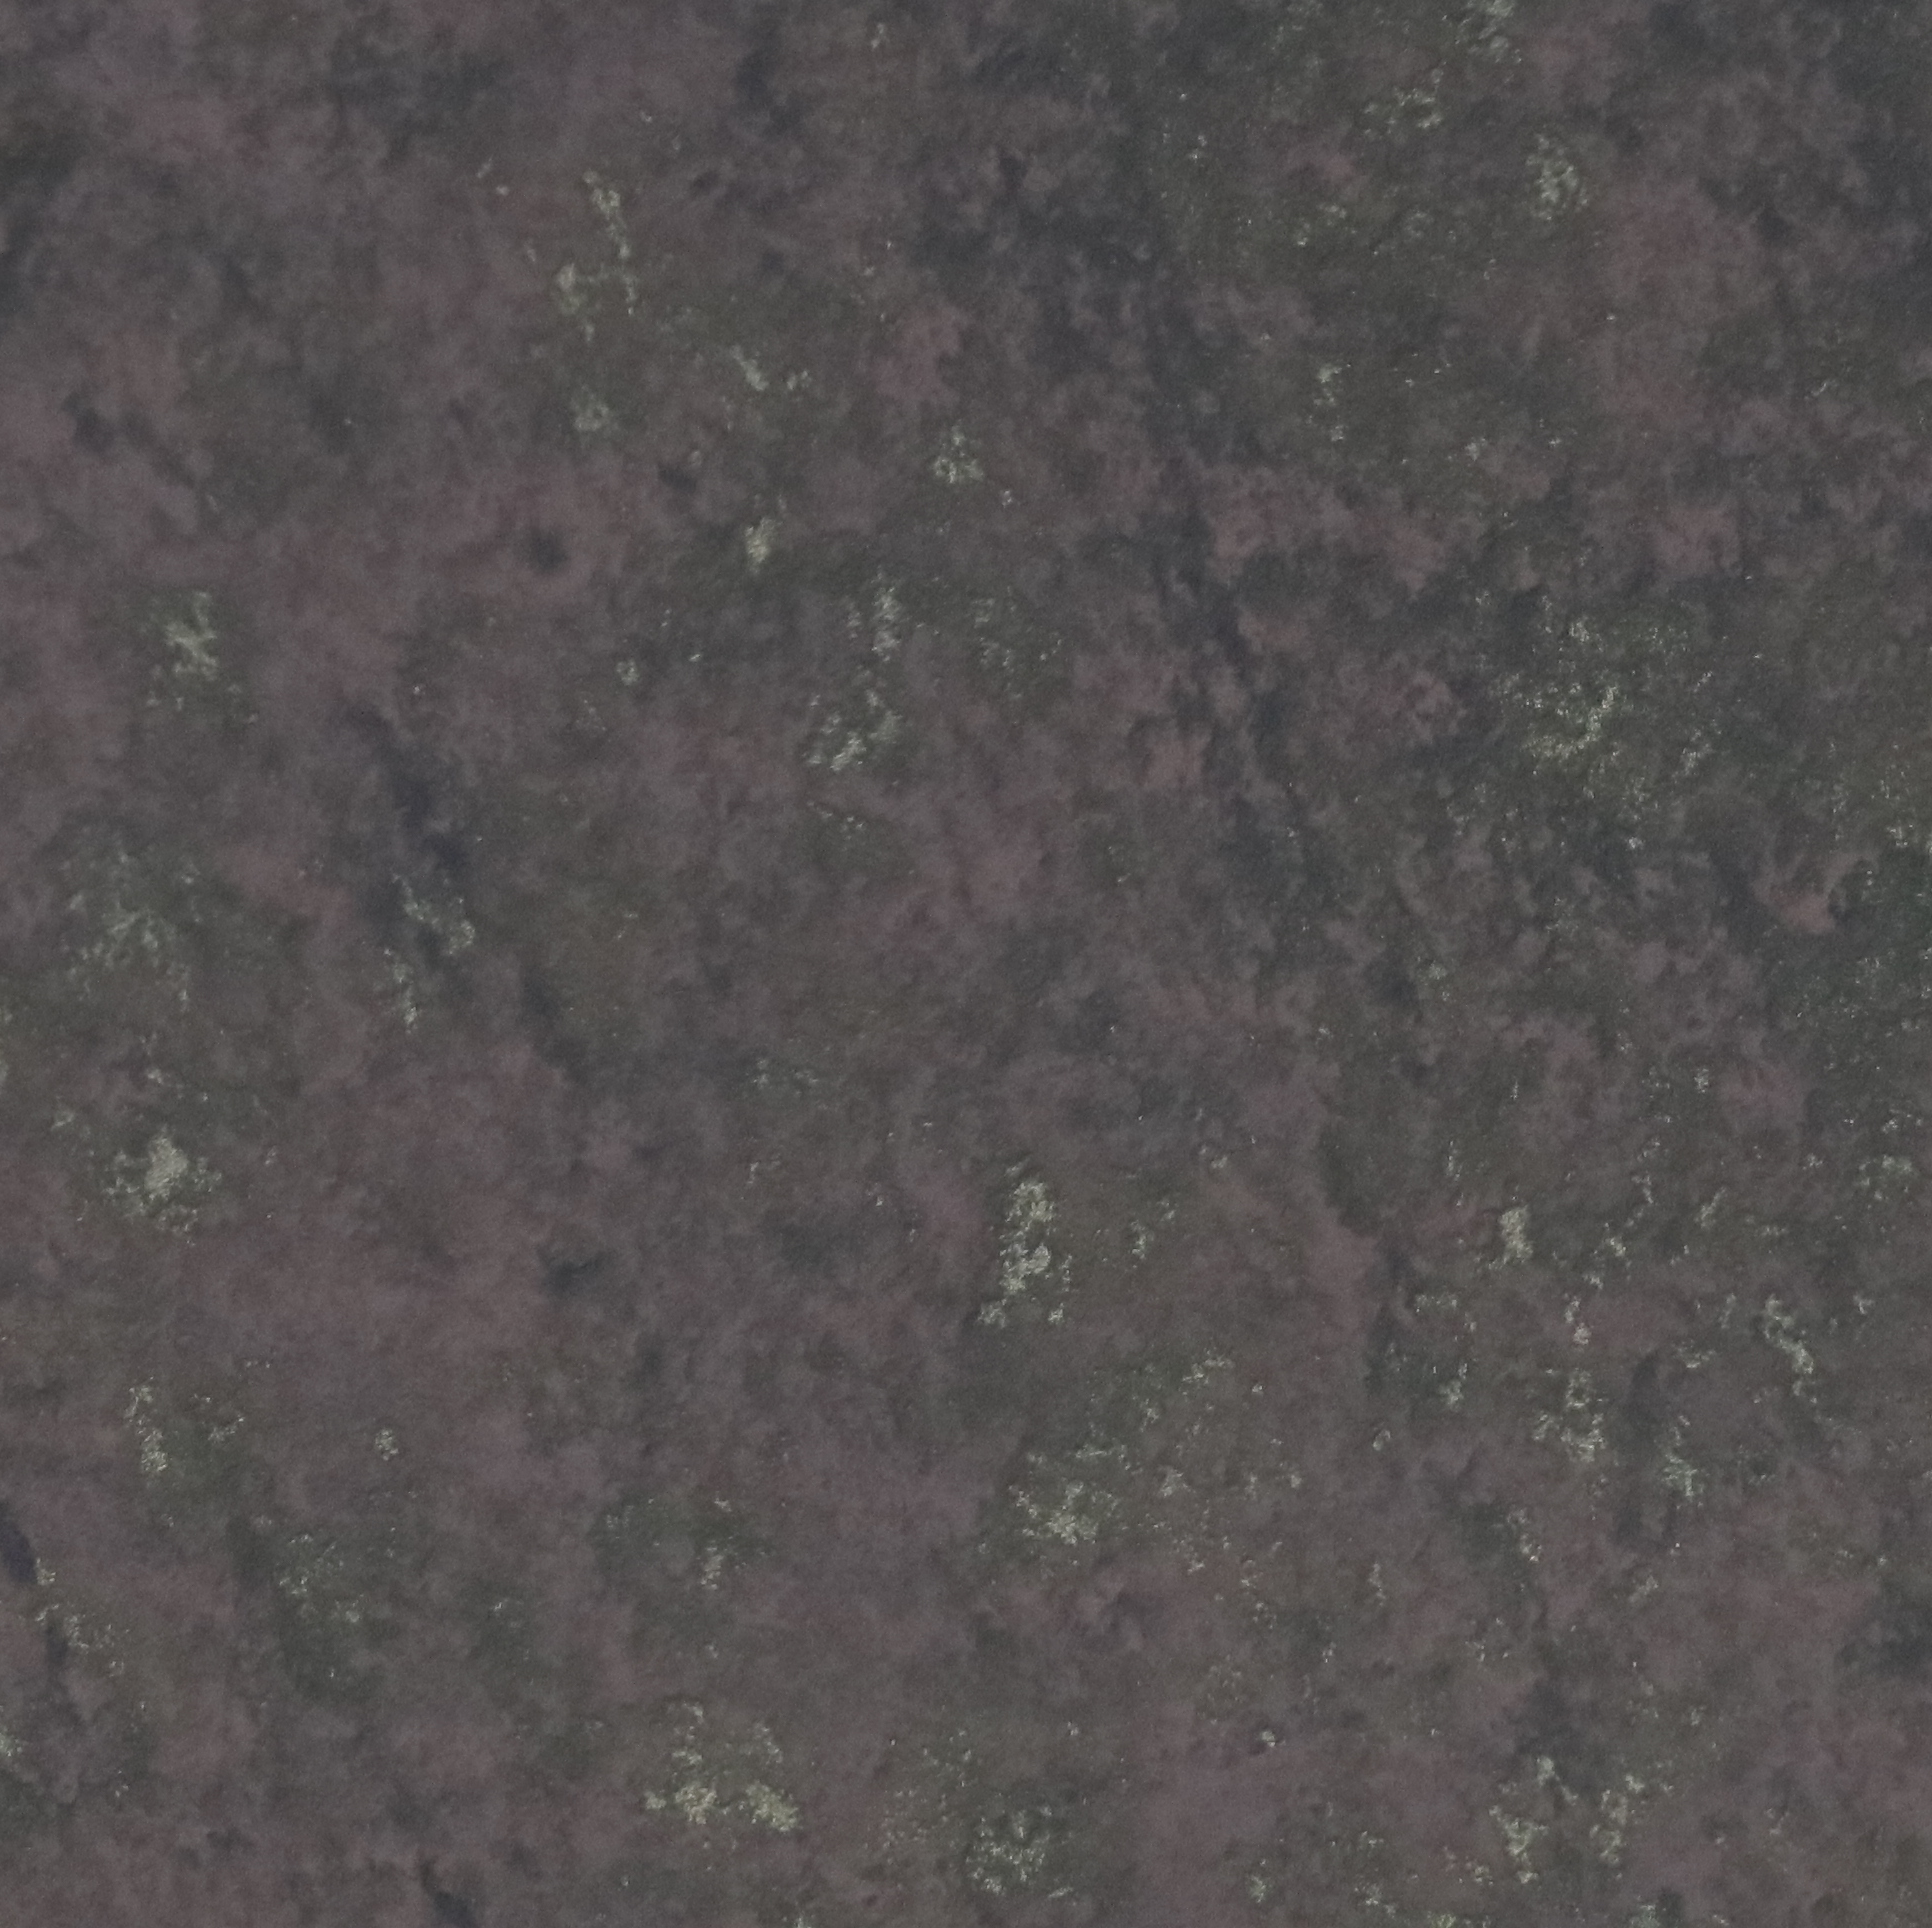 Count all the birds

0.